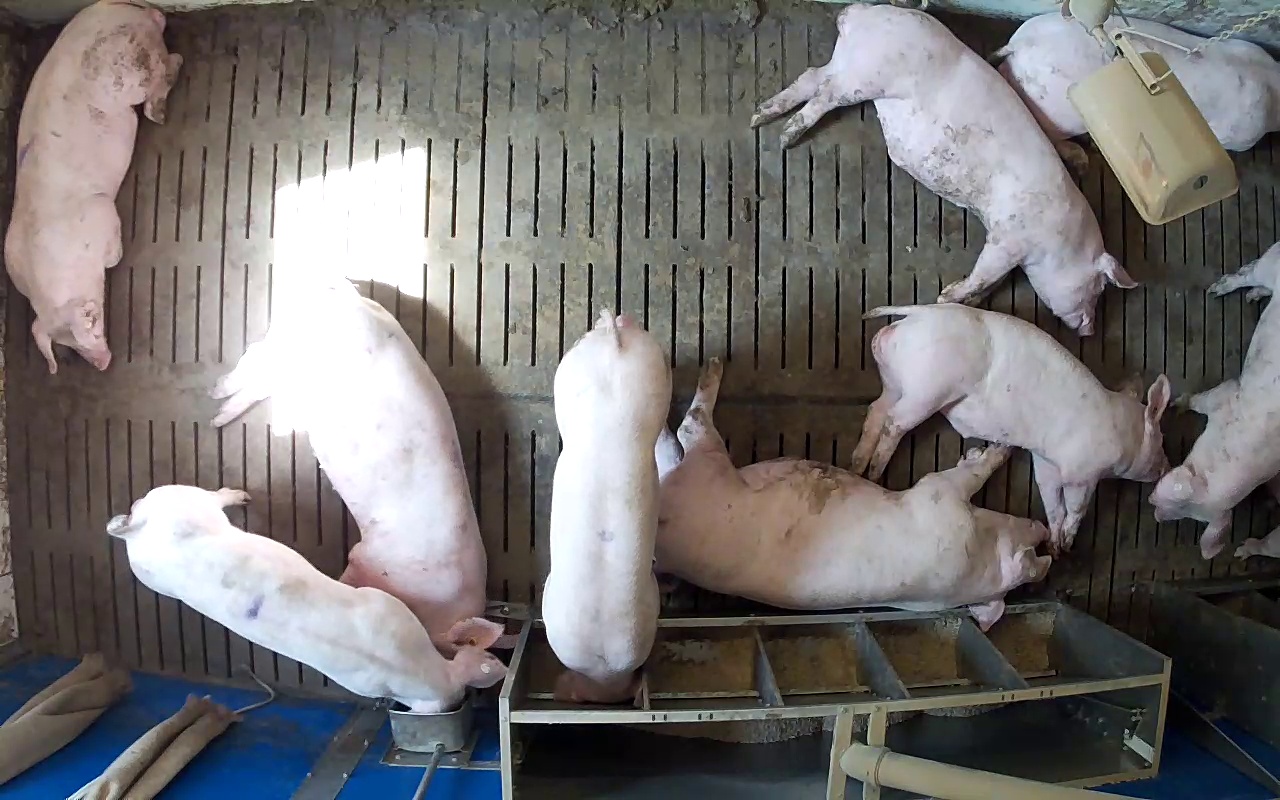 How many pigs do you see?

9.